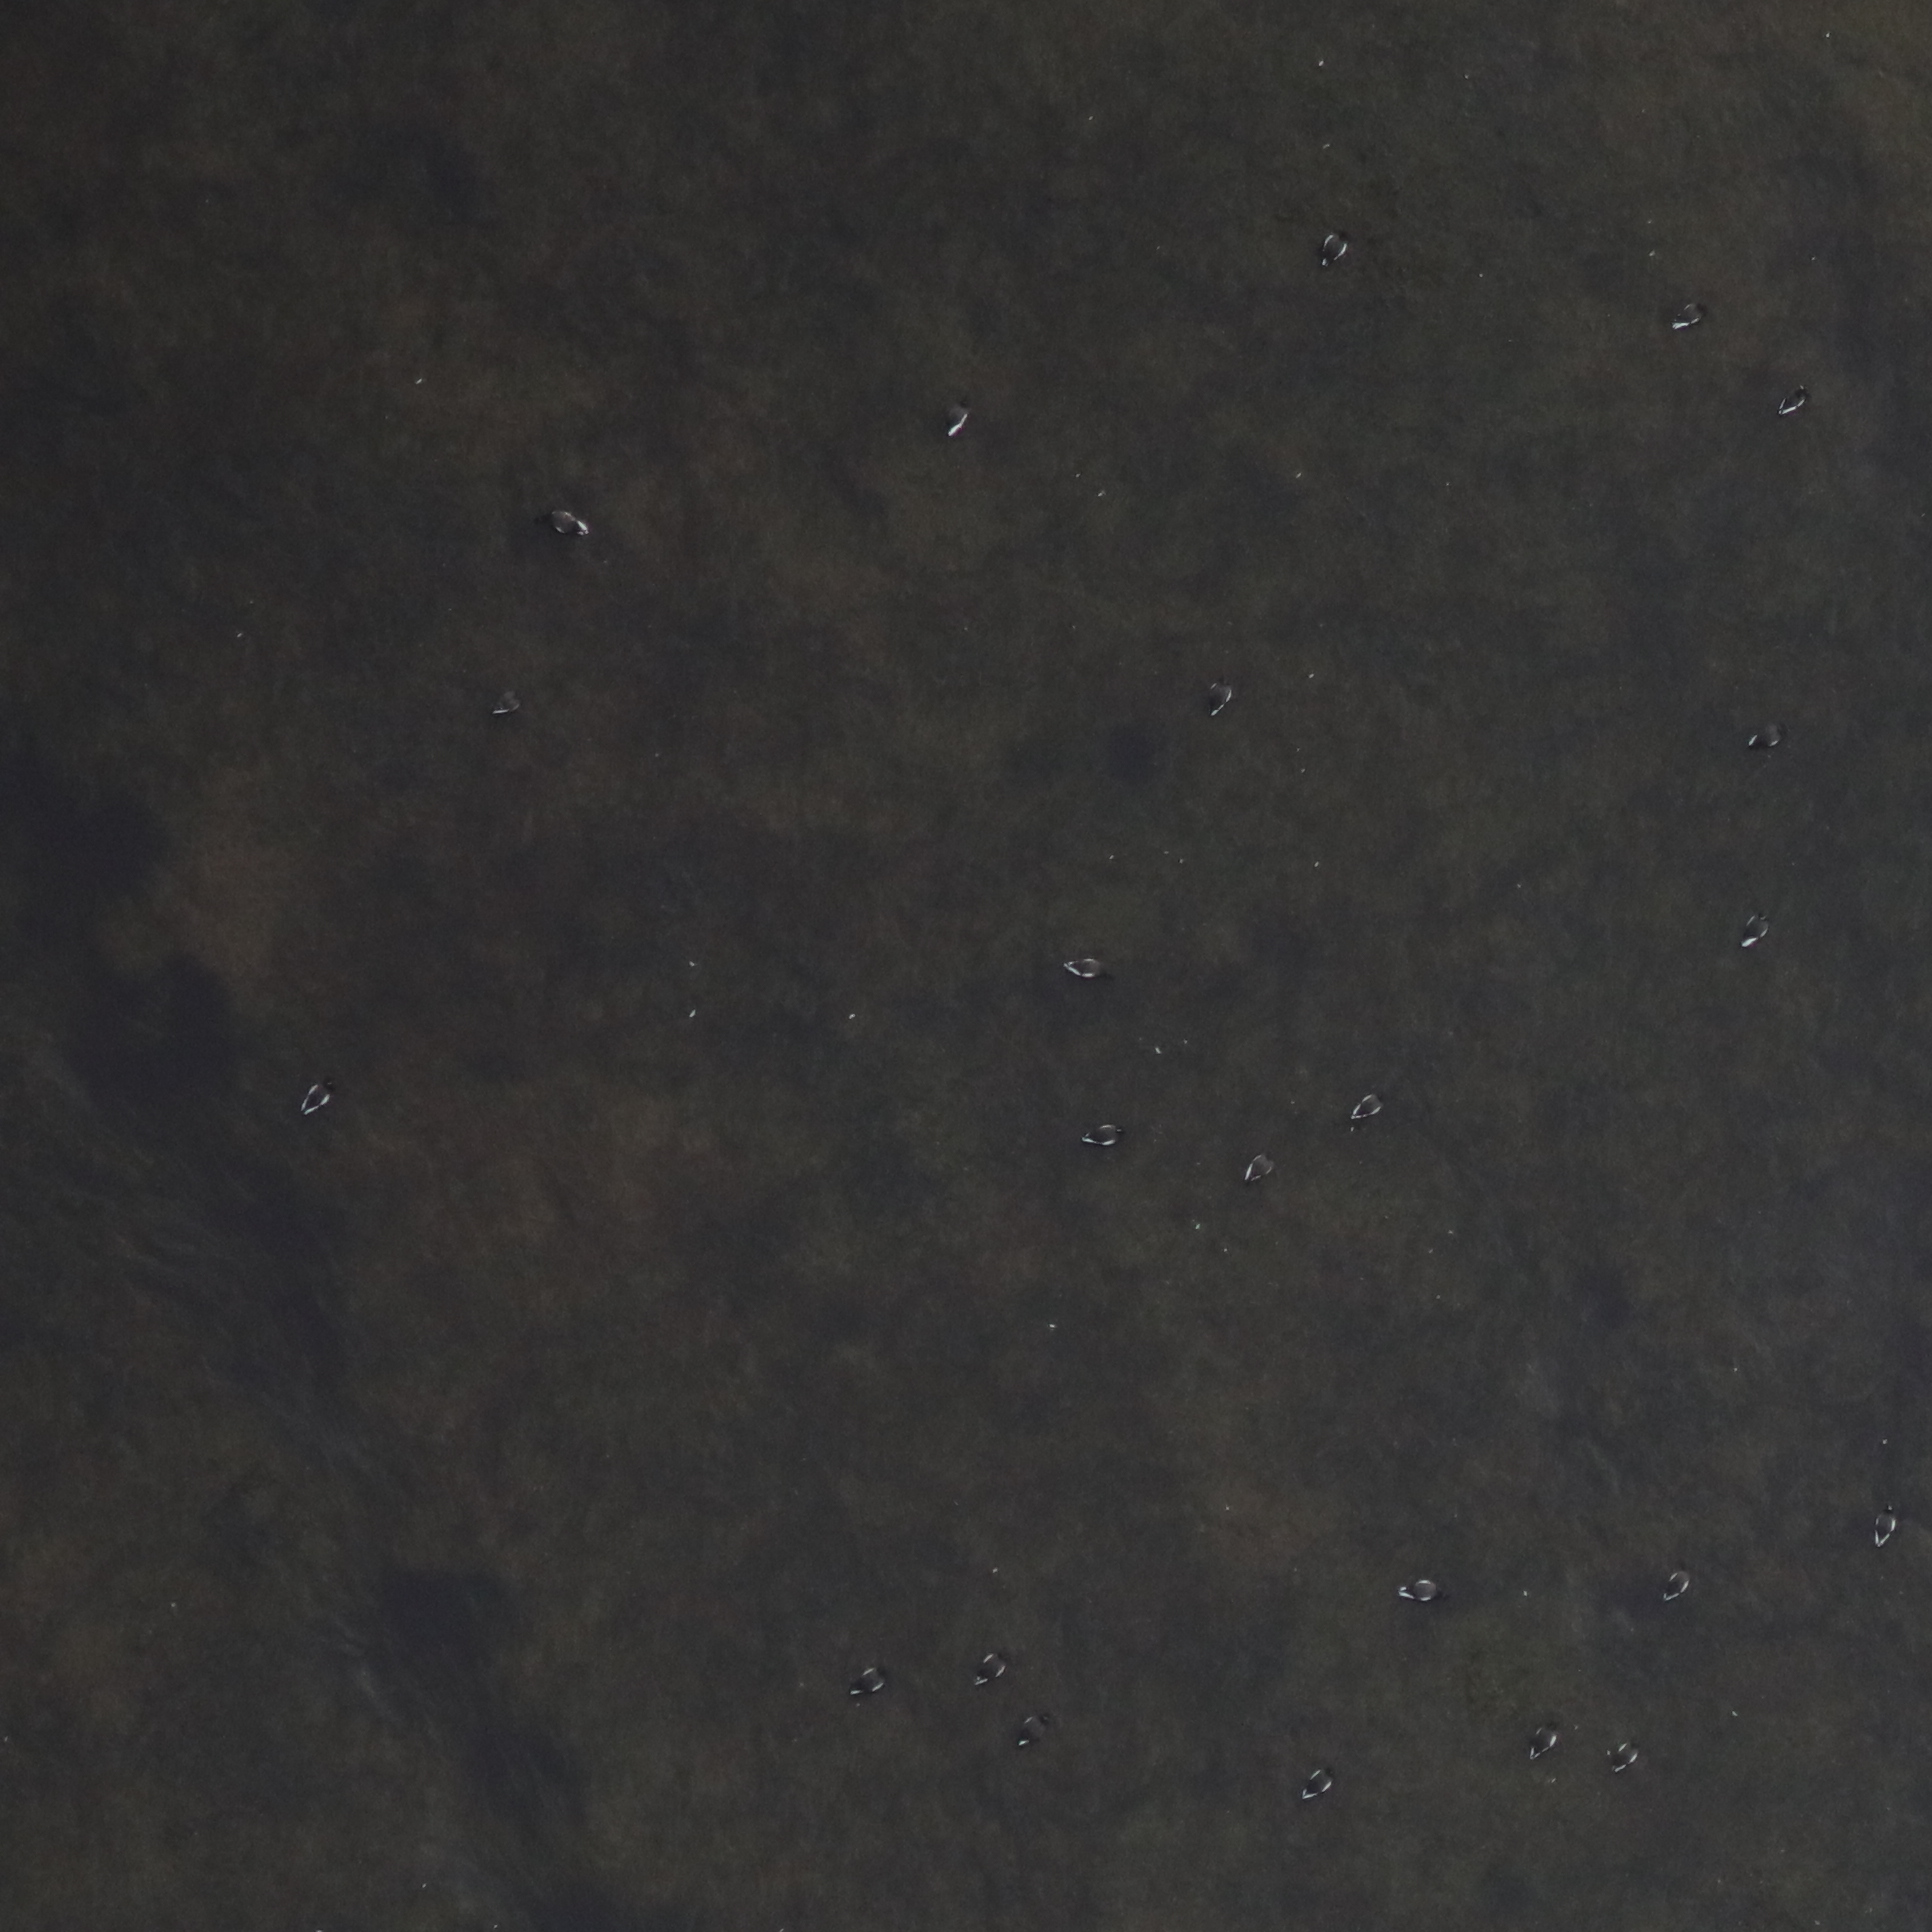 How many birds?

23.